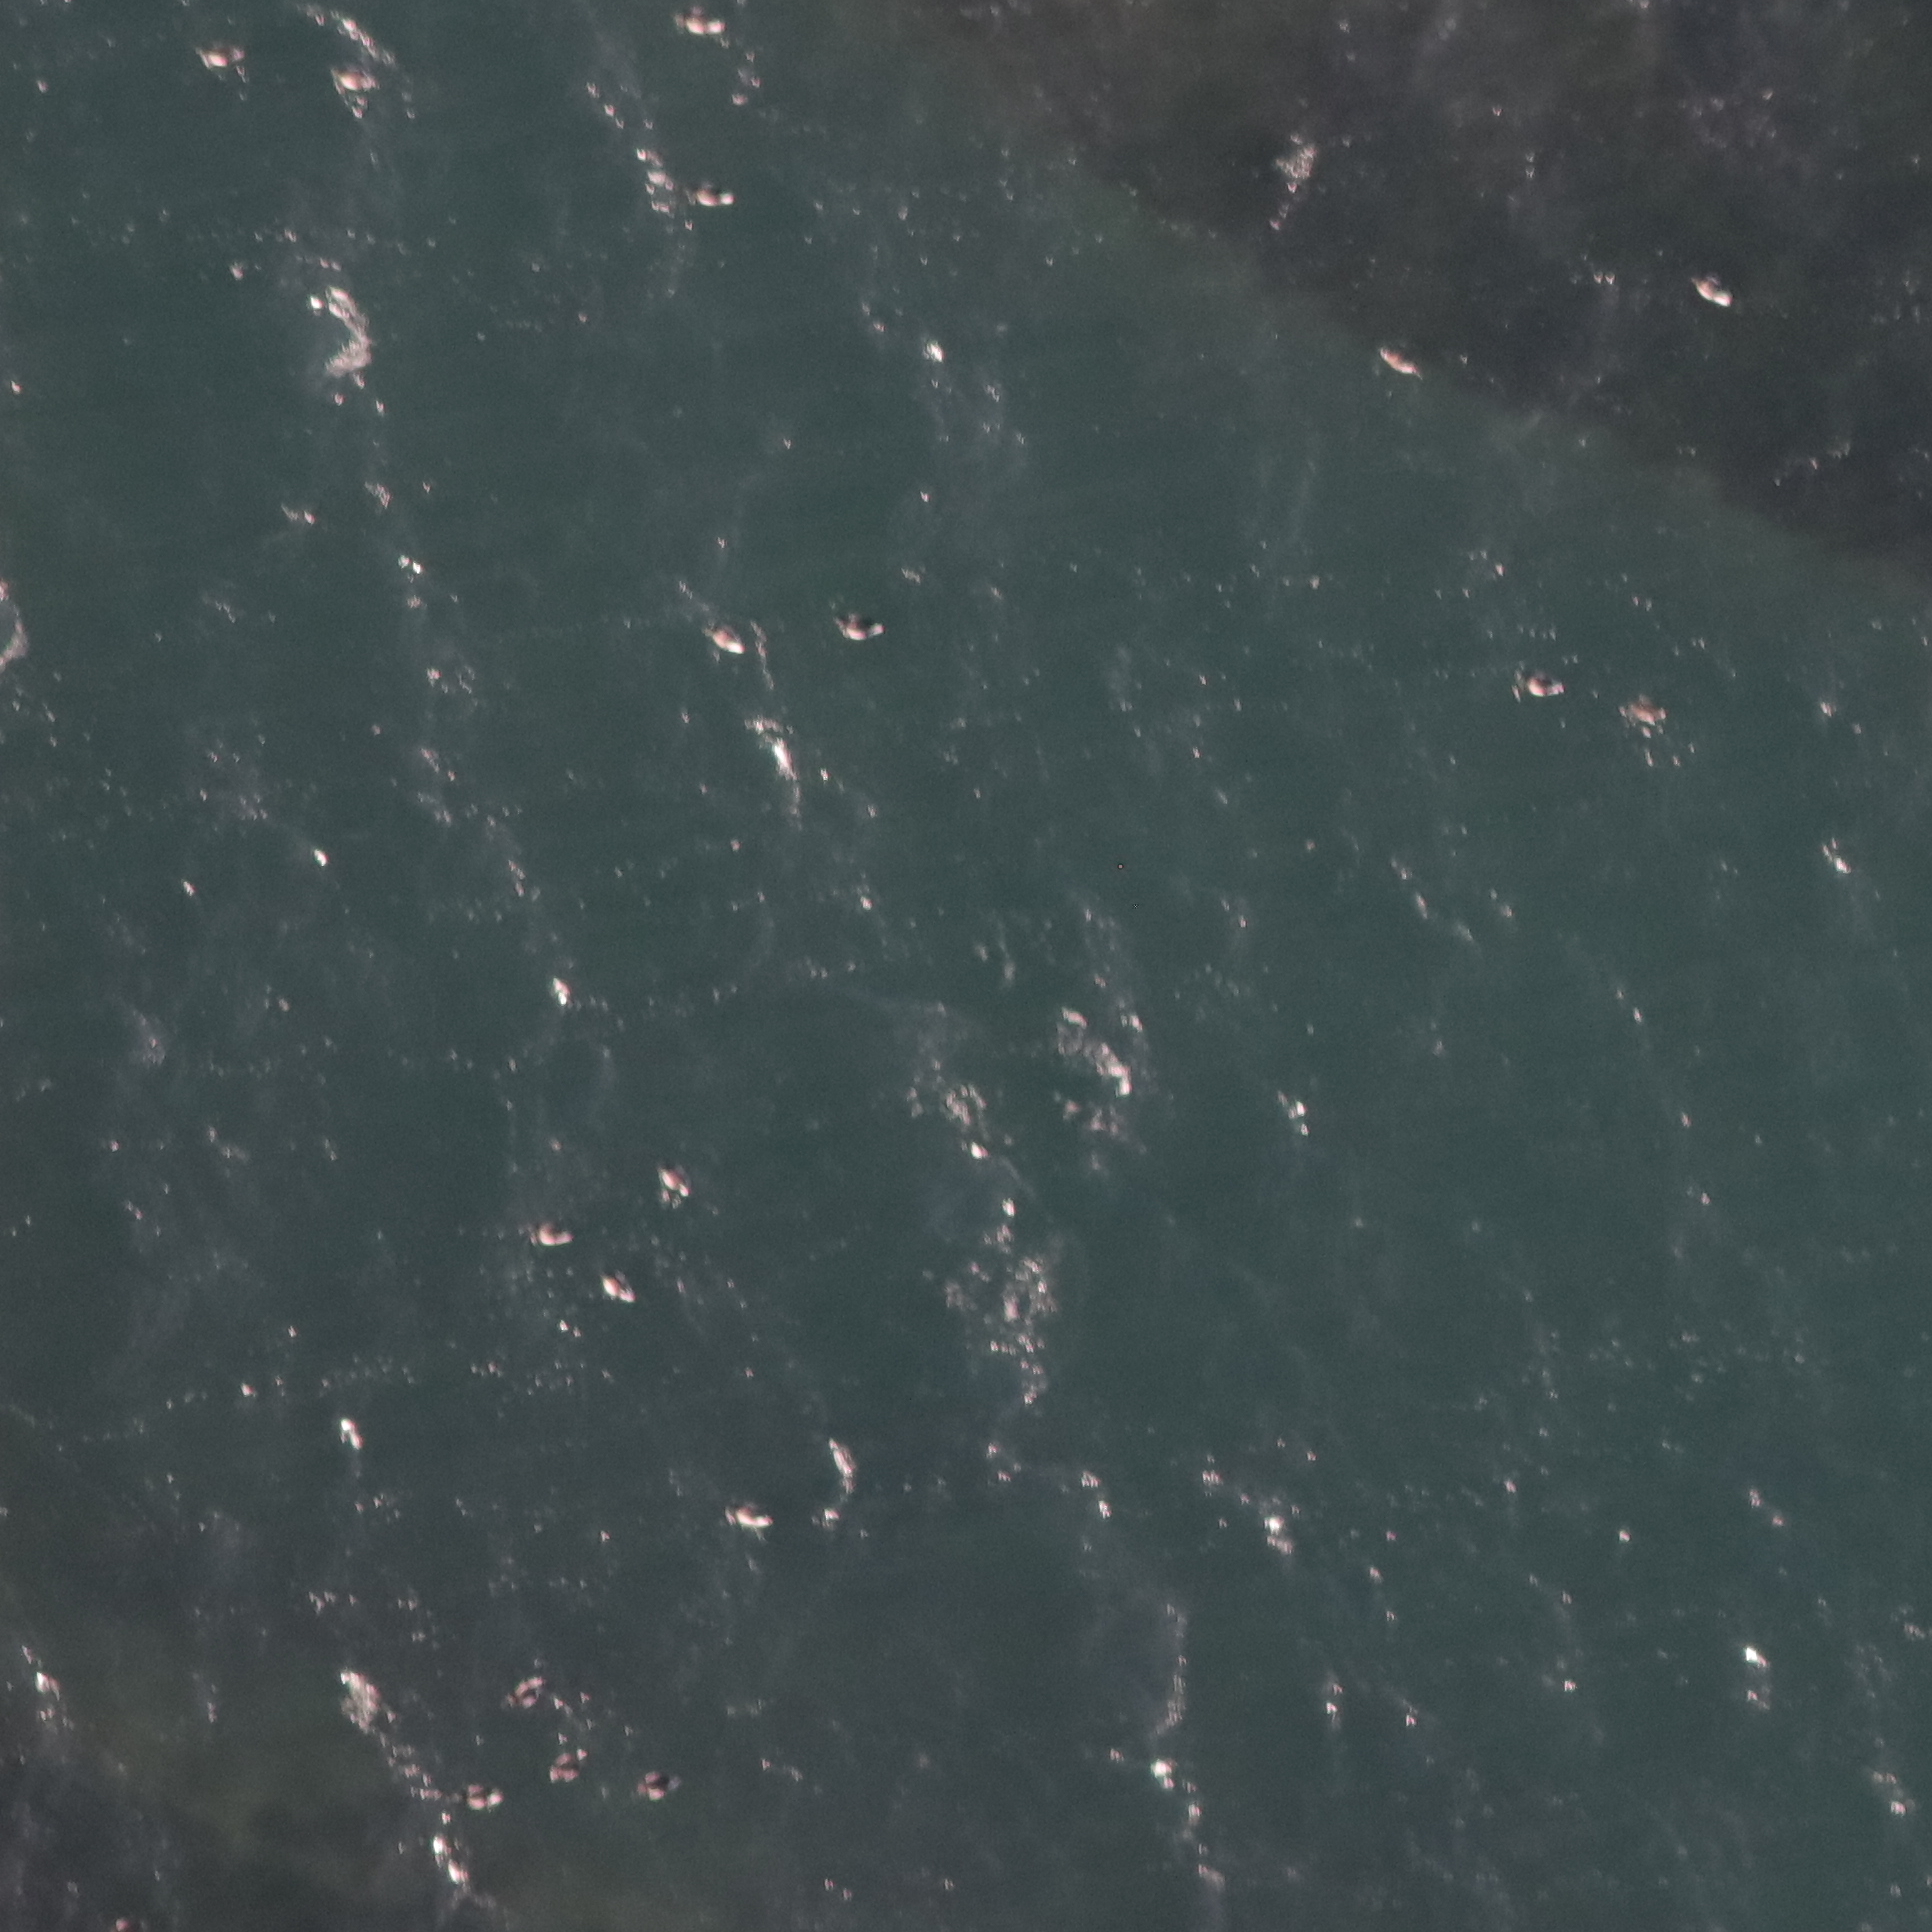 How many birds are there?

20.